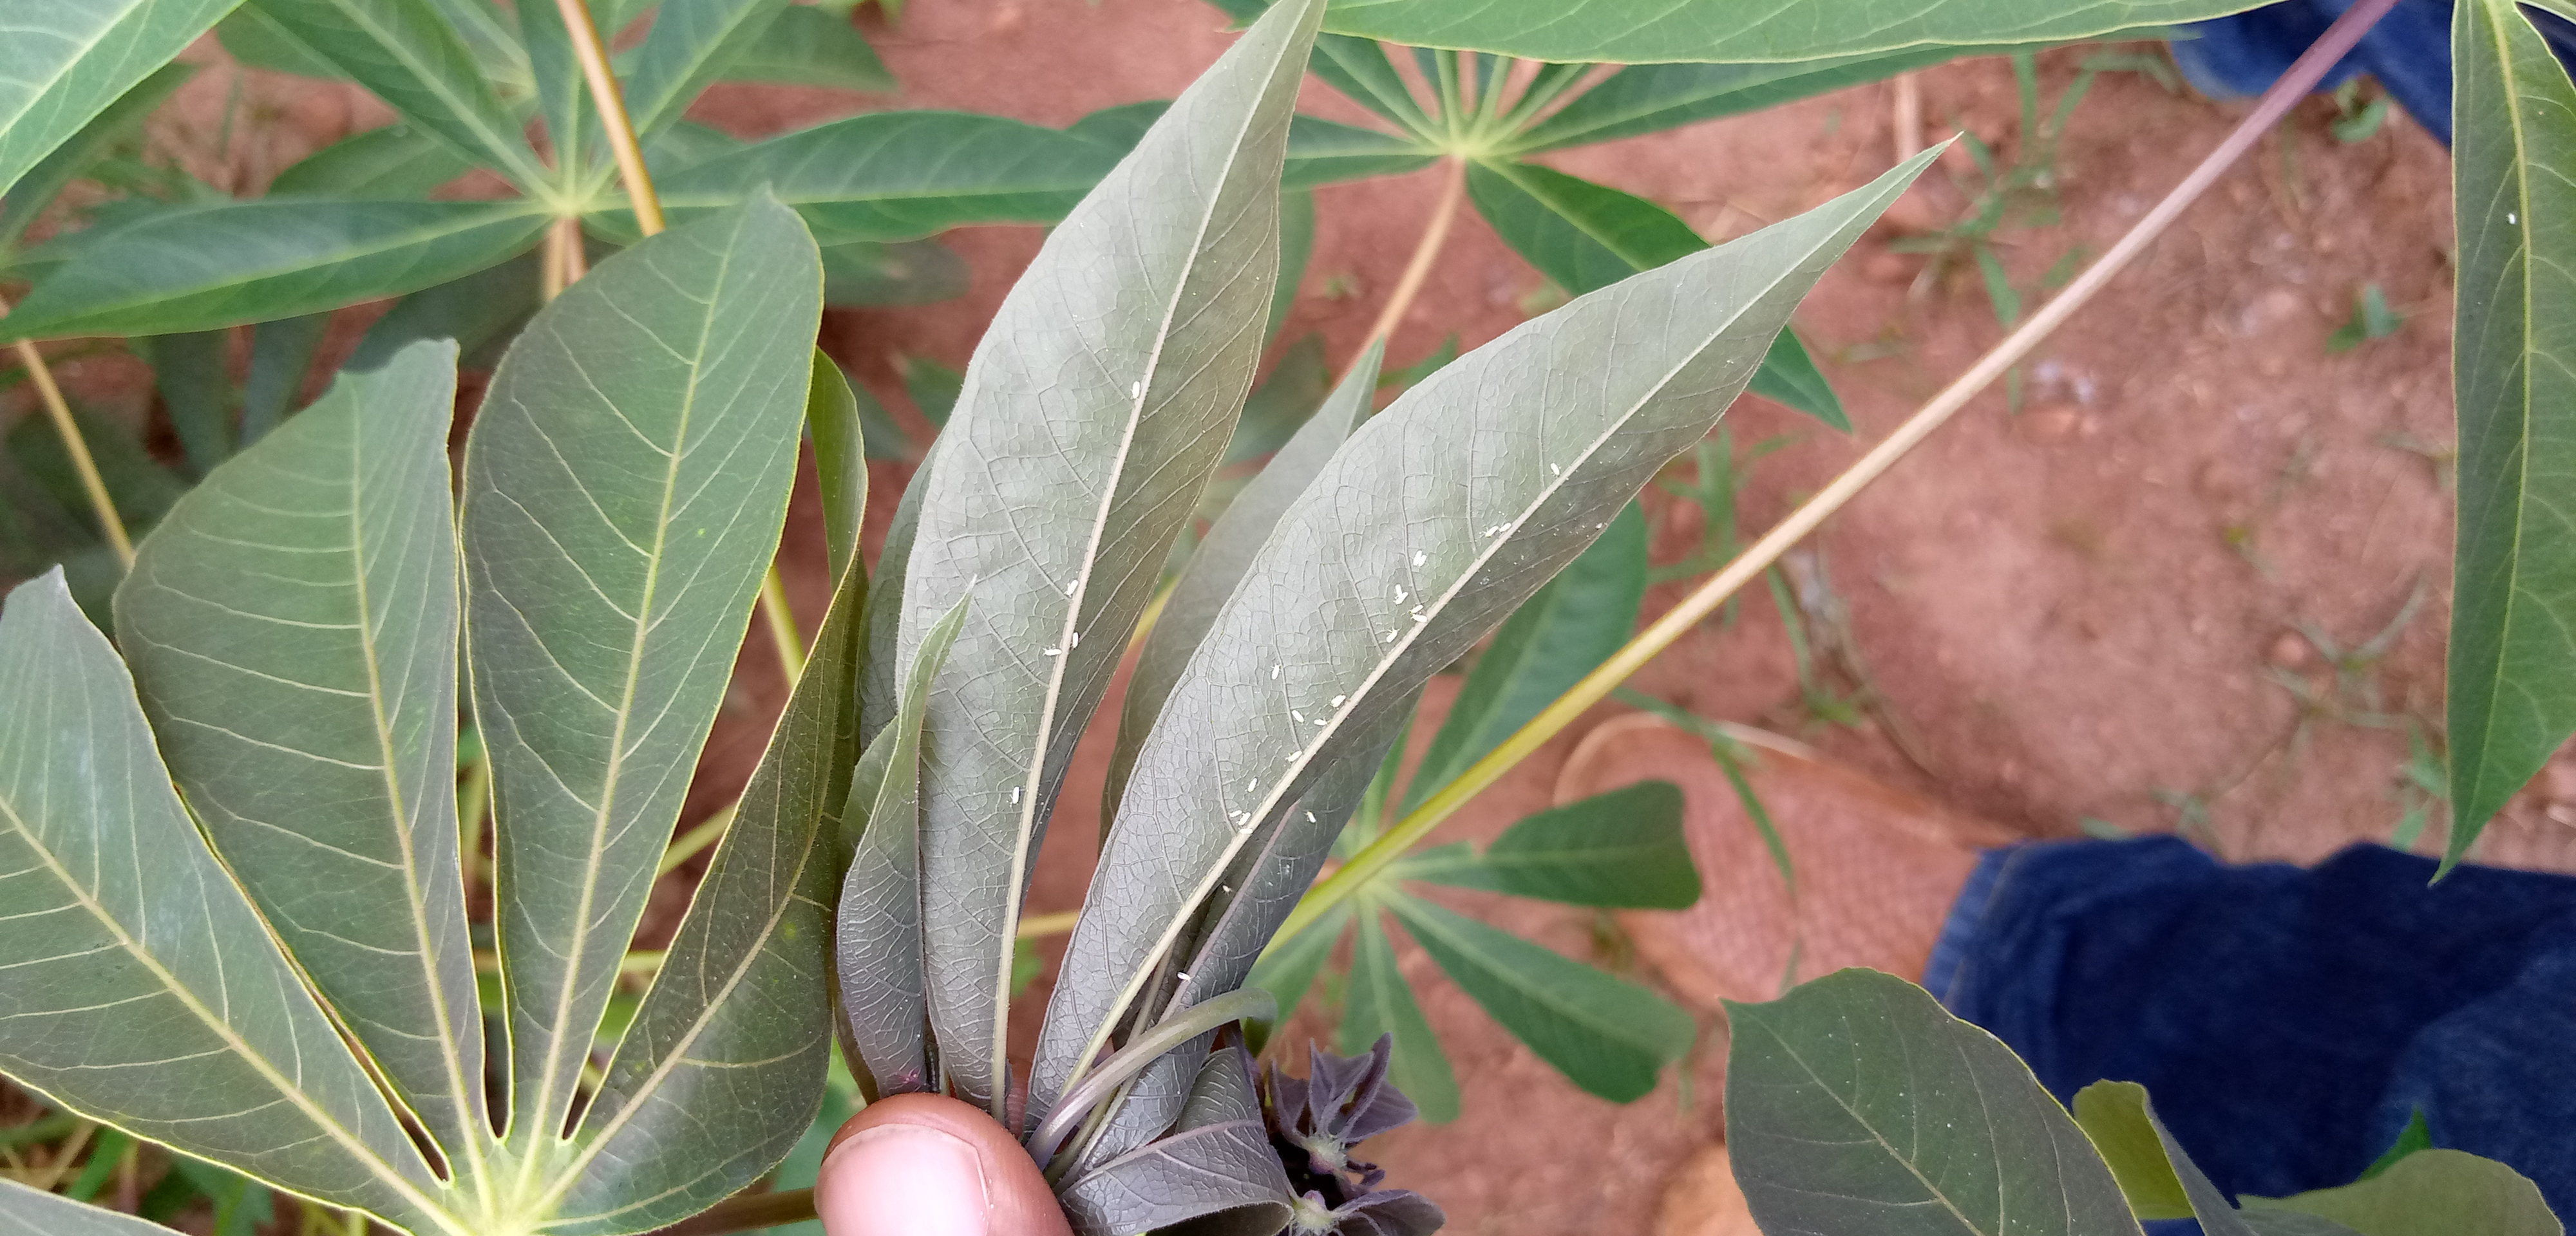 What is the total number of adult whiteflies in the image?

28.